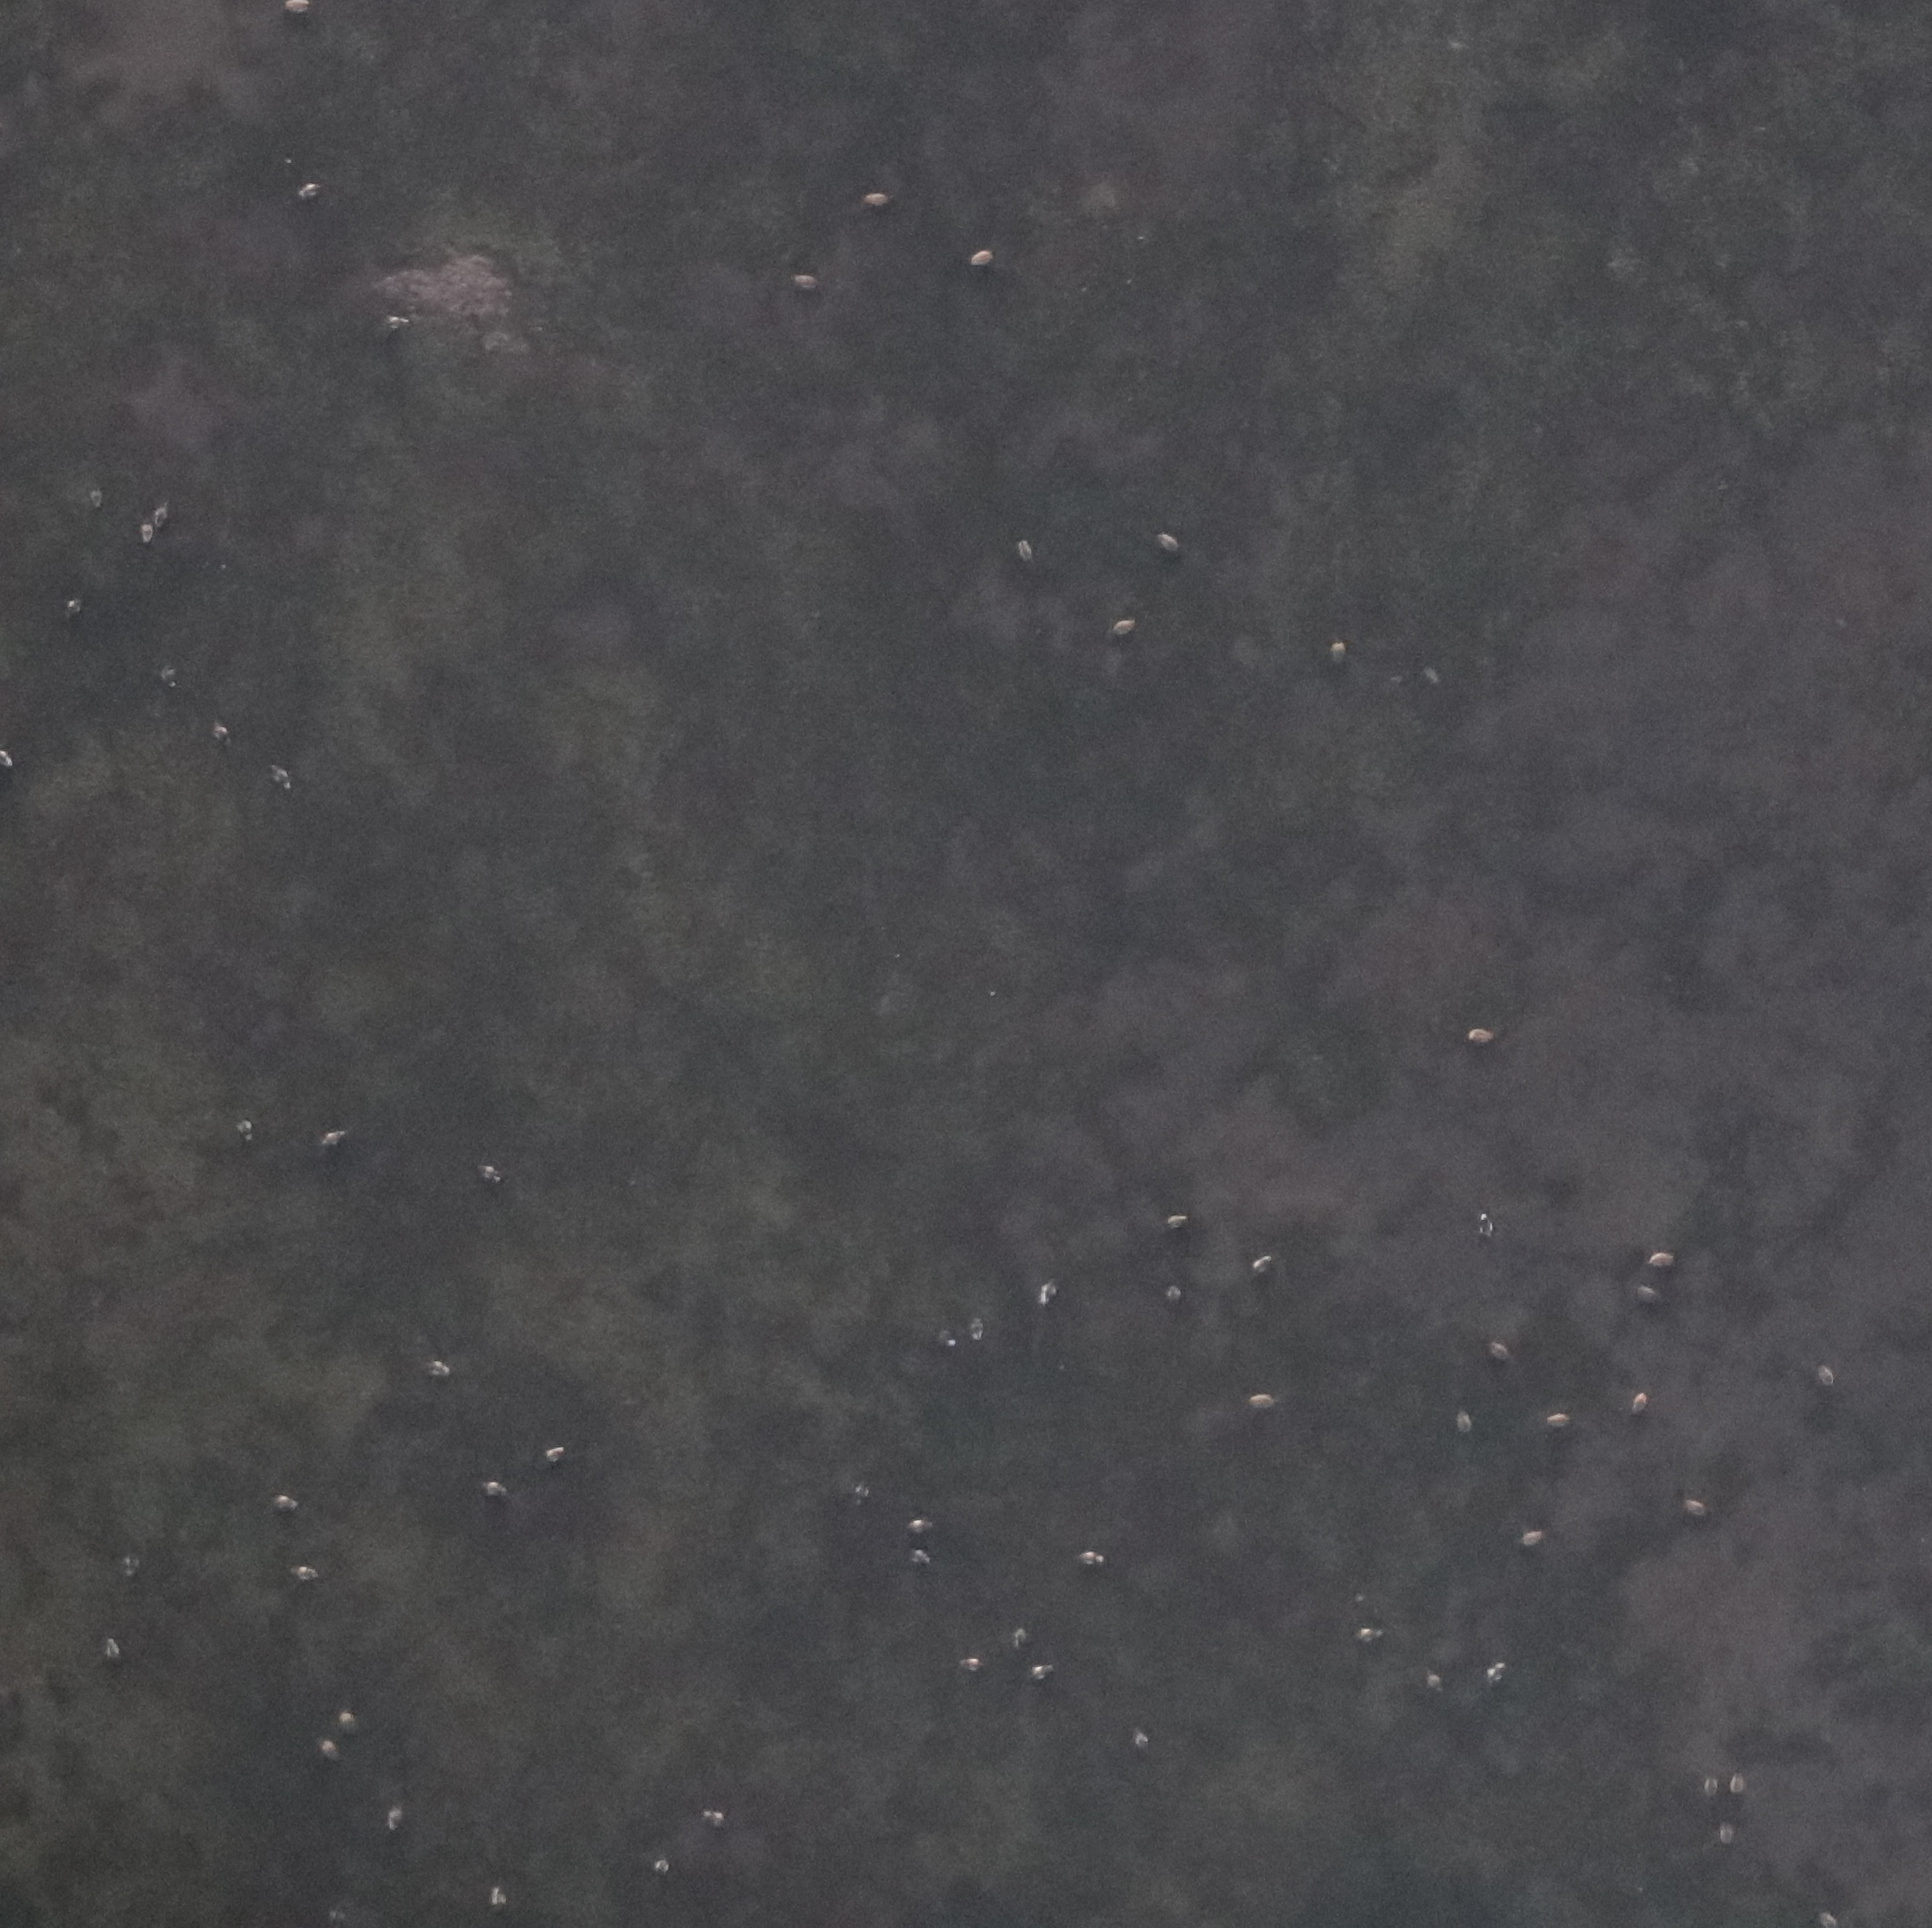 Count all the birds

68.